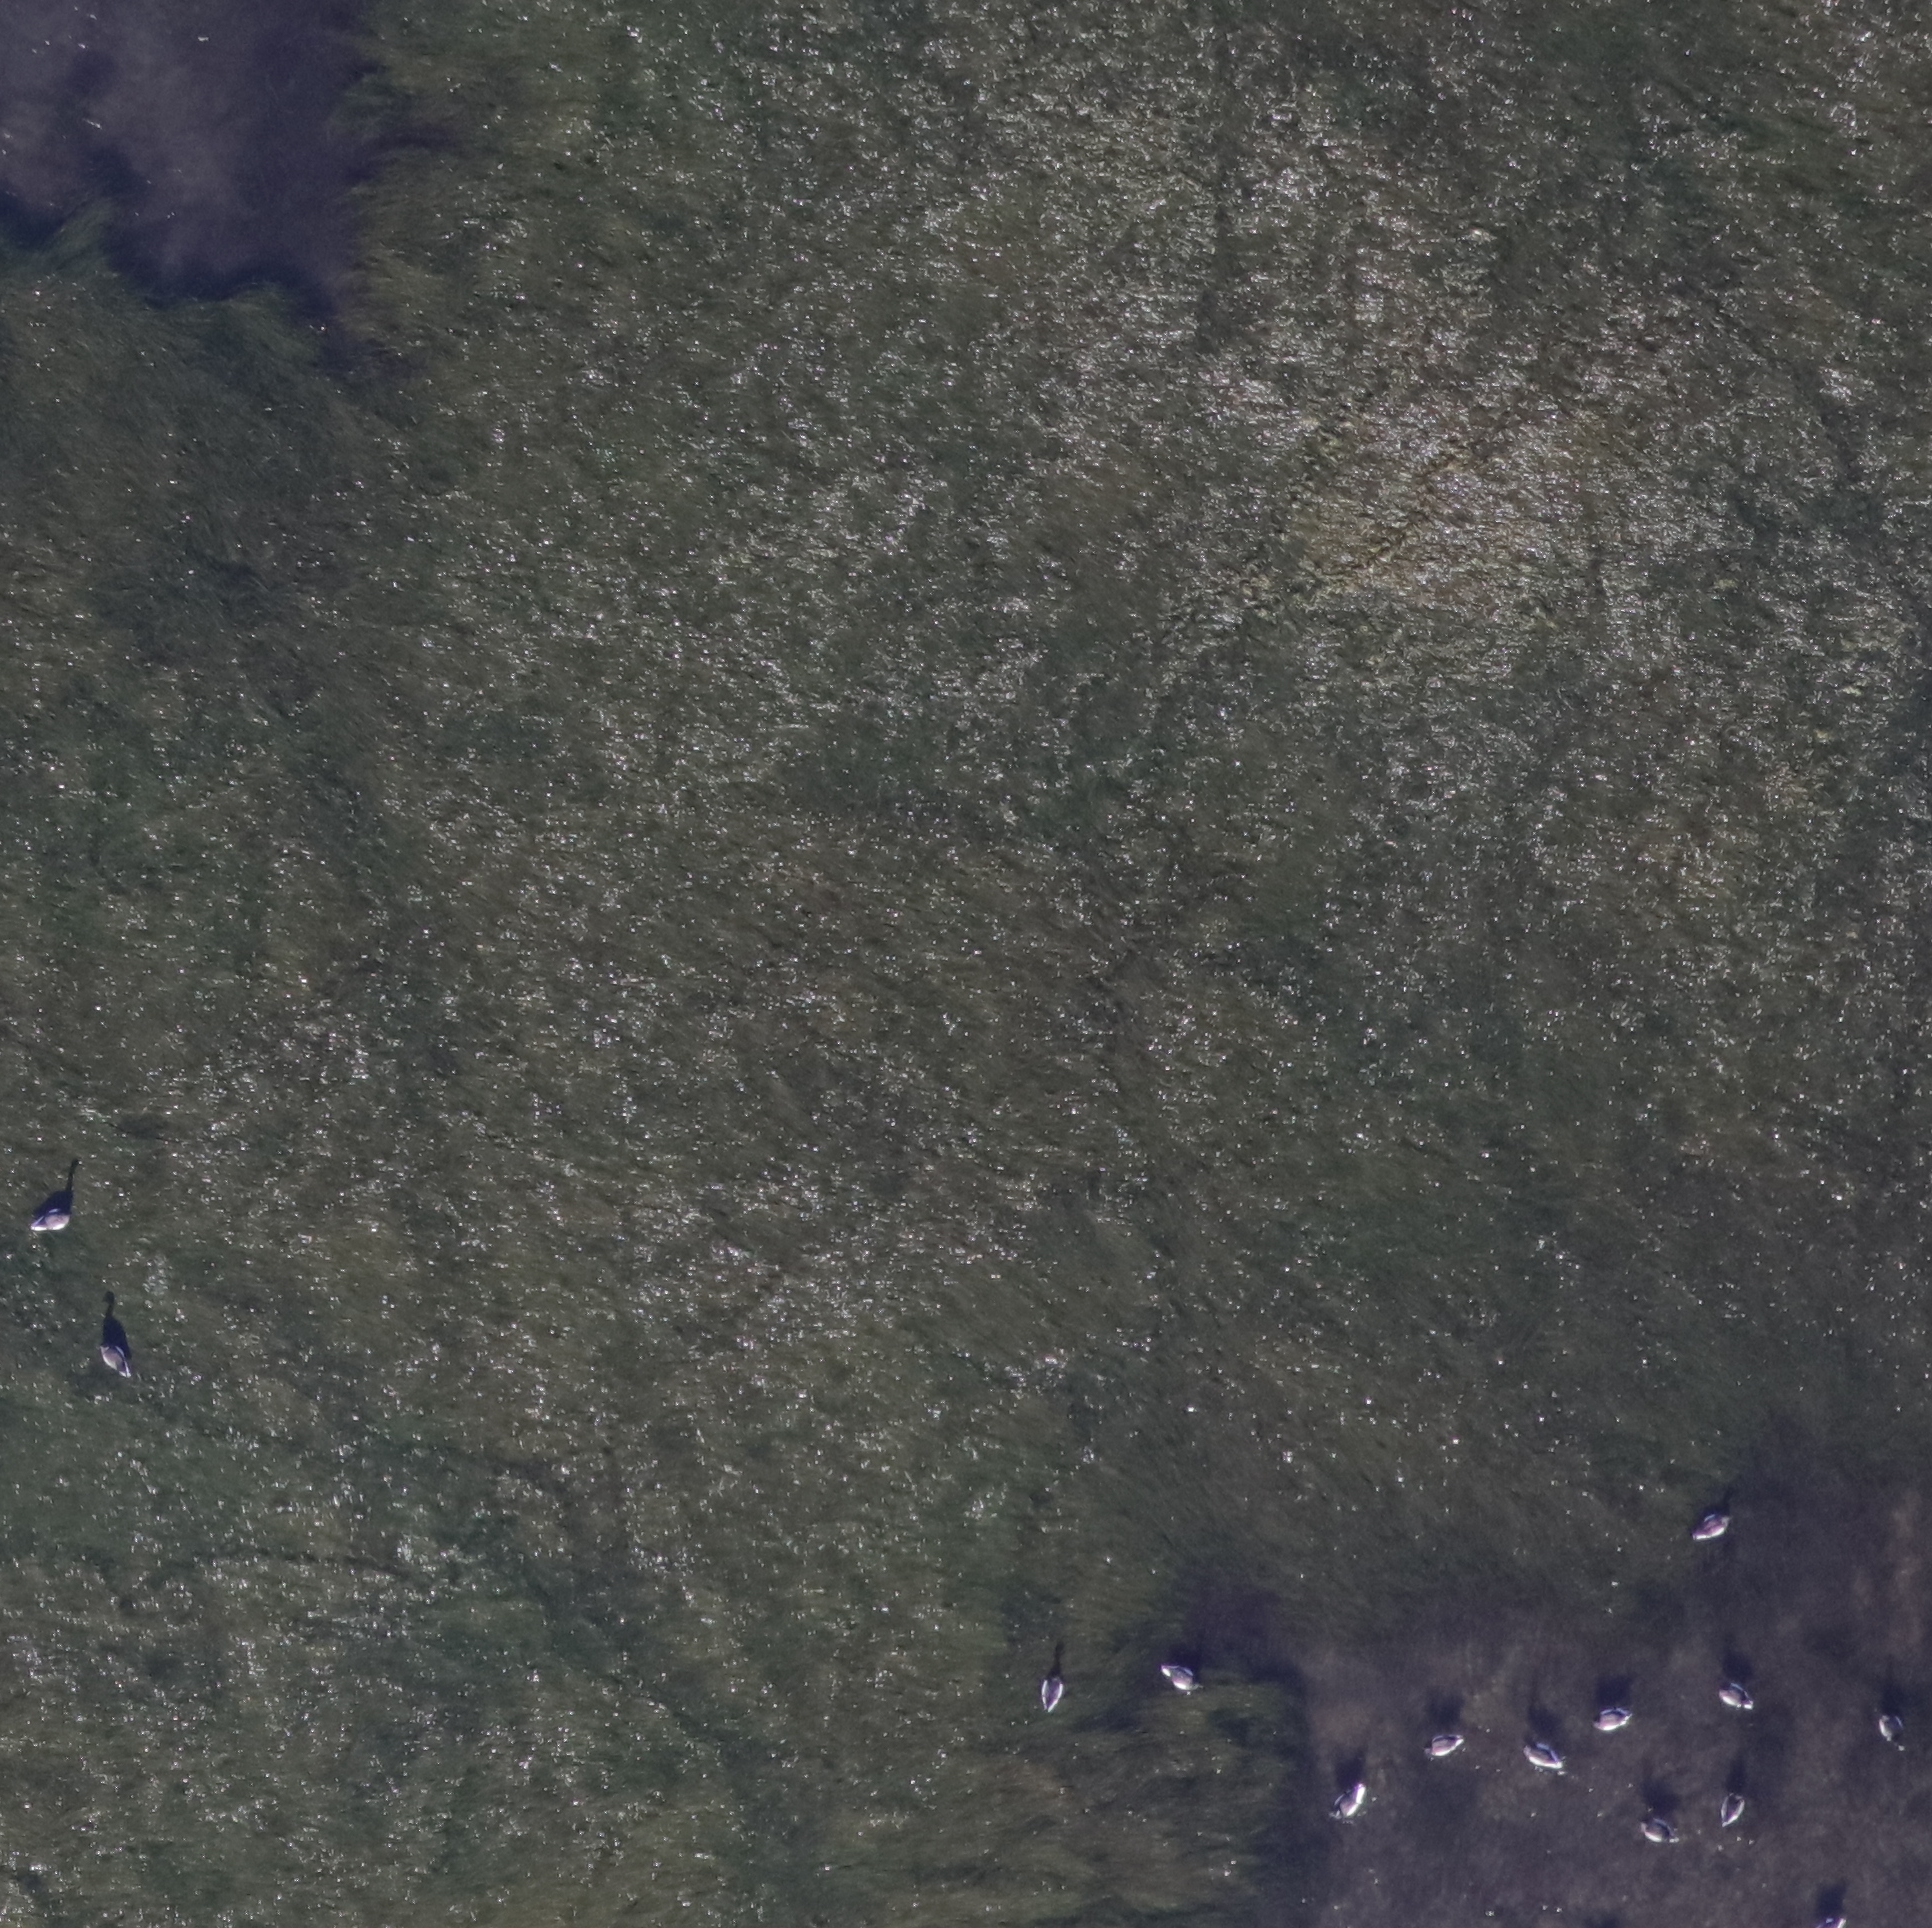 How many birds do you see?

14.